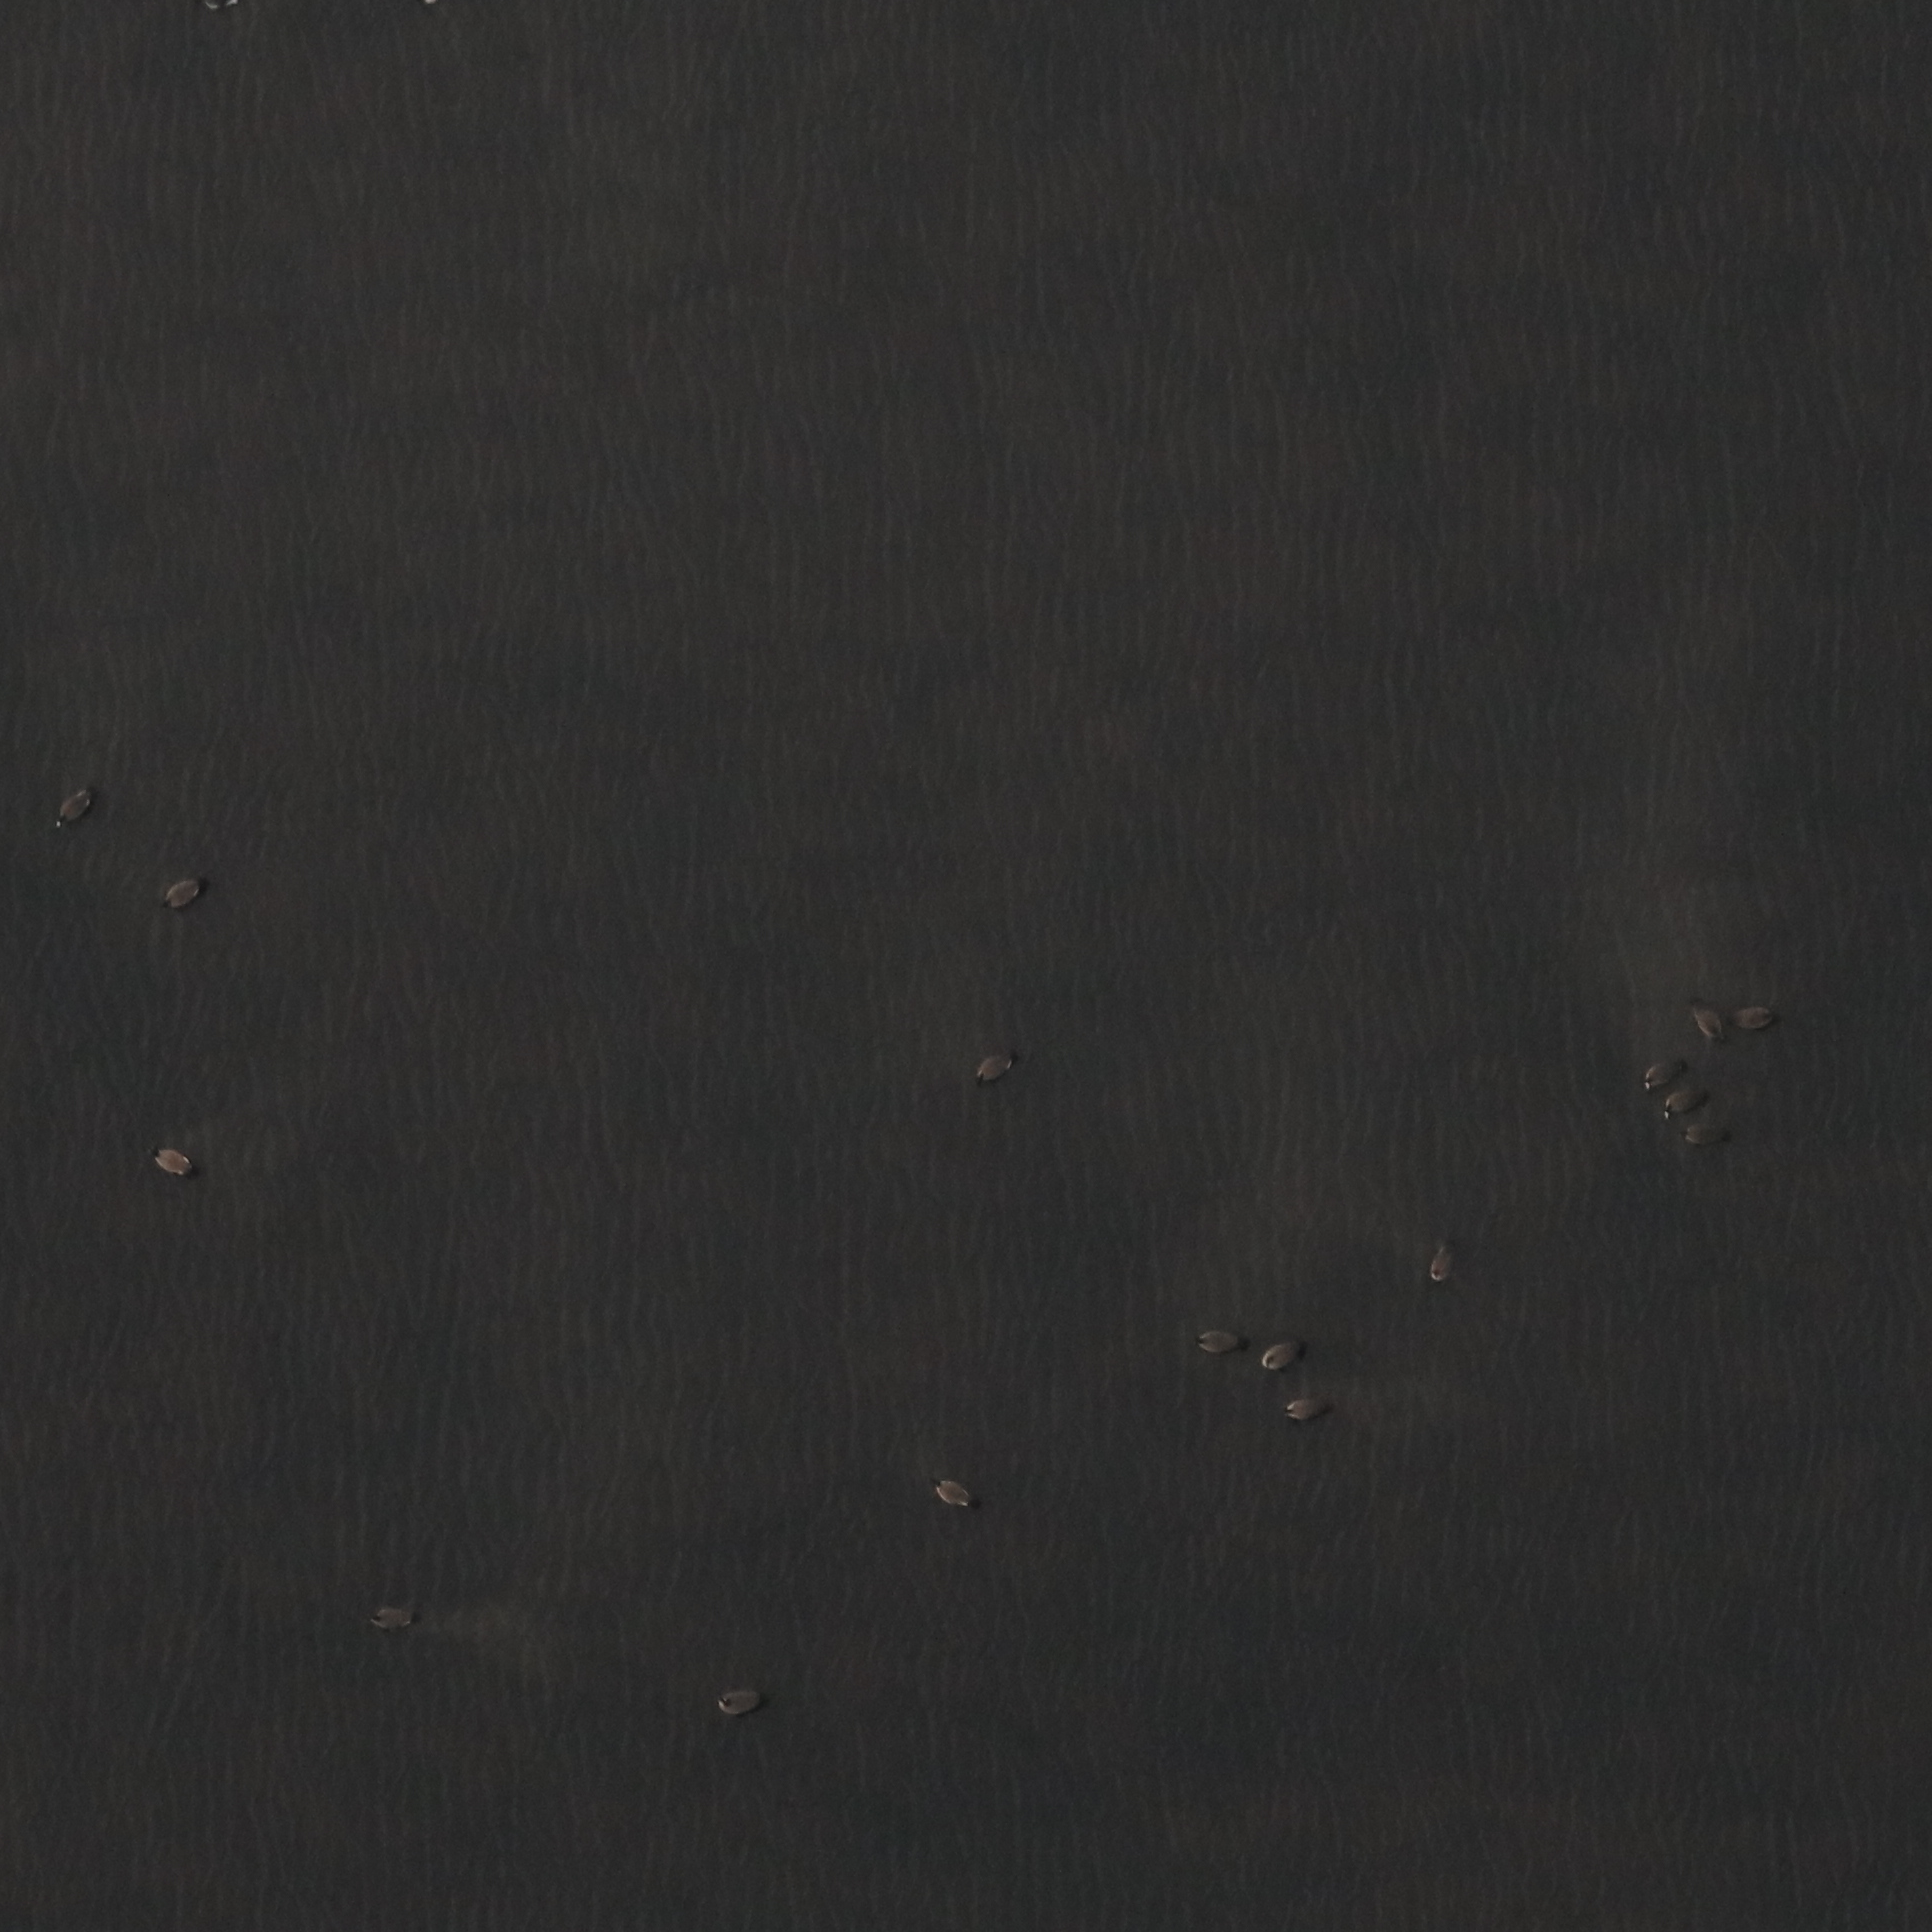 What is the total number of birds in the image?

16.